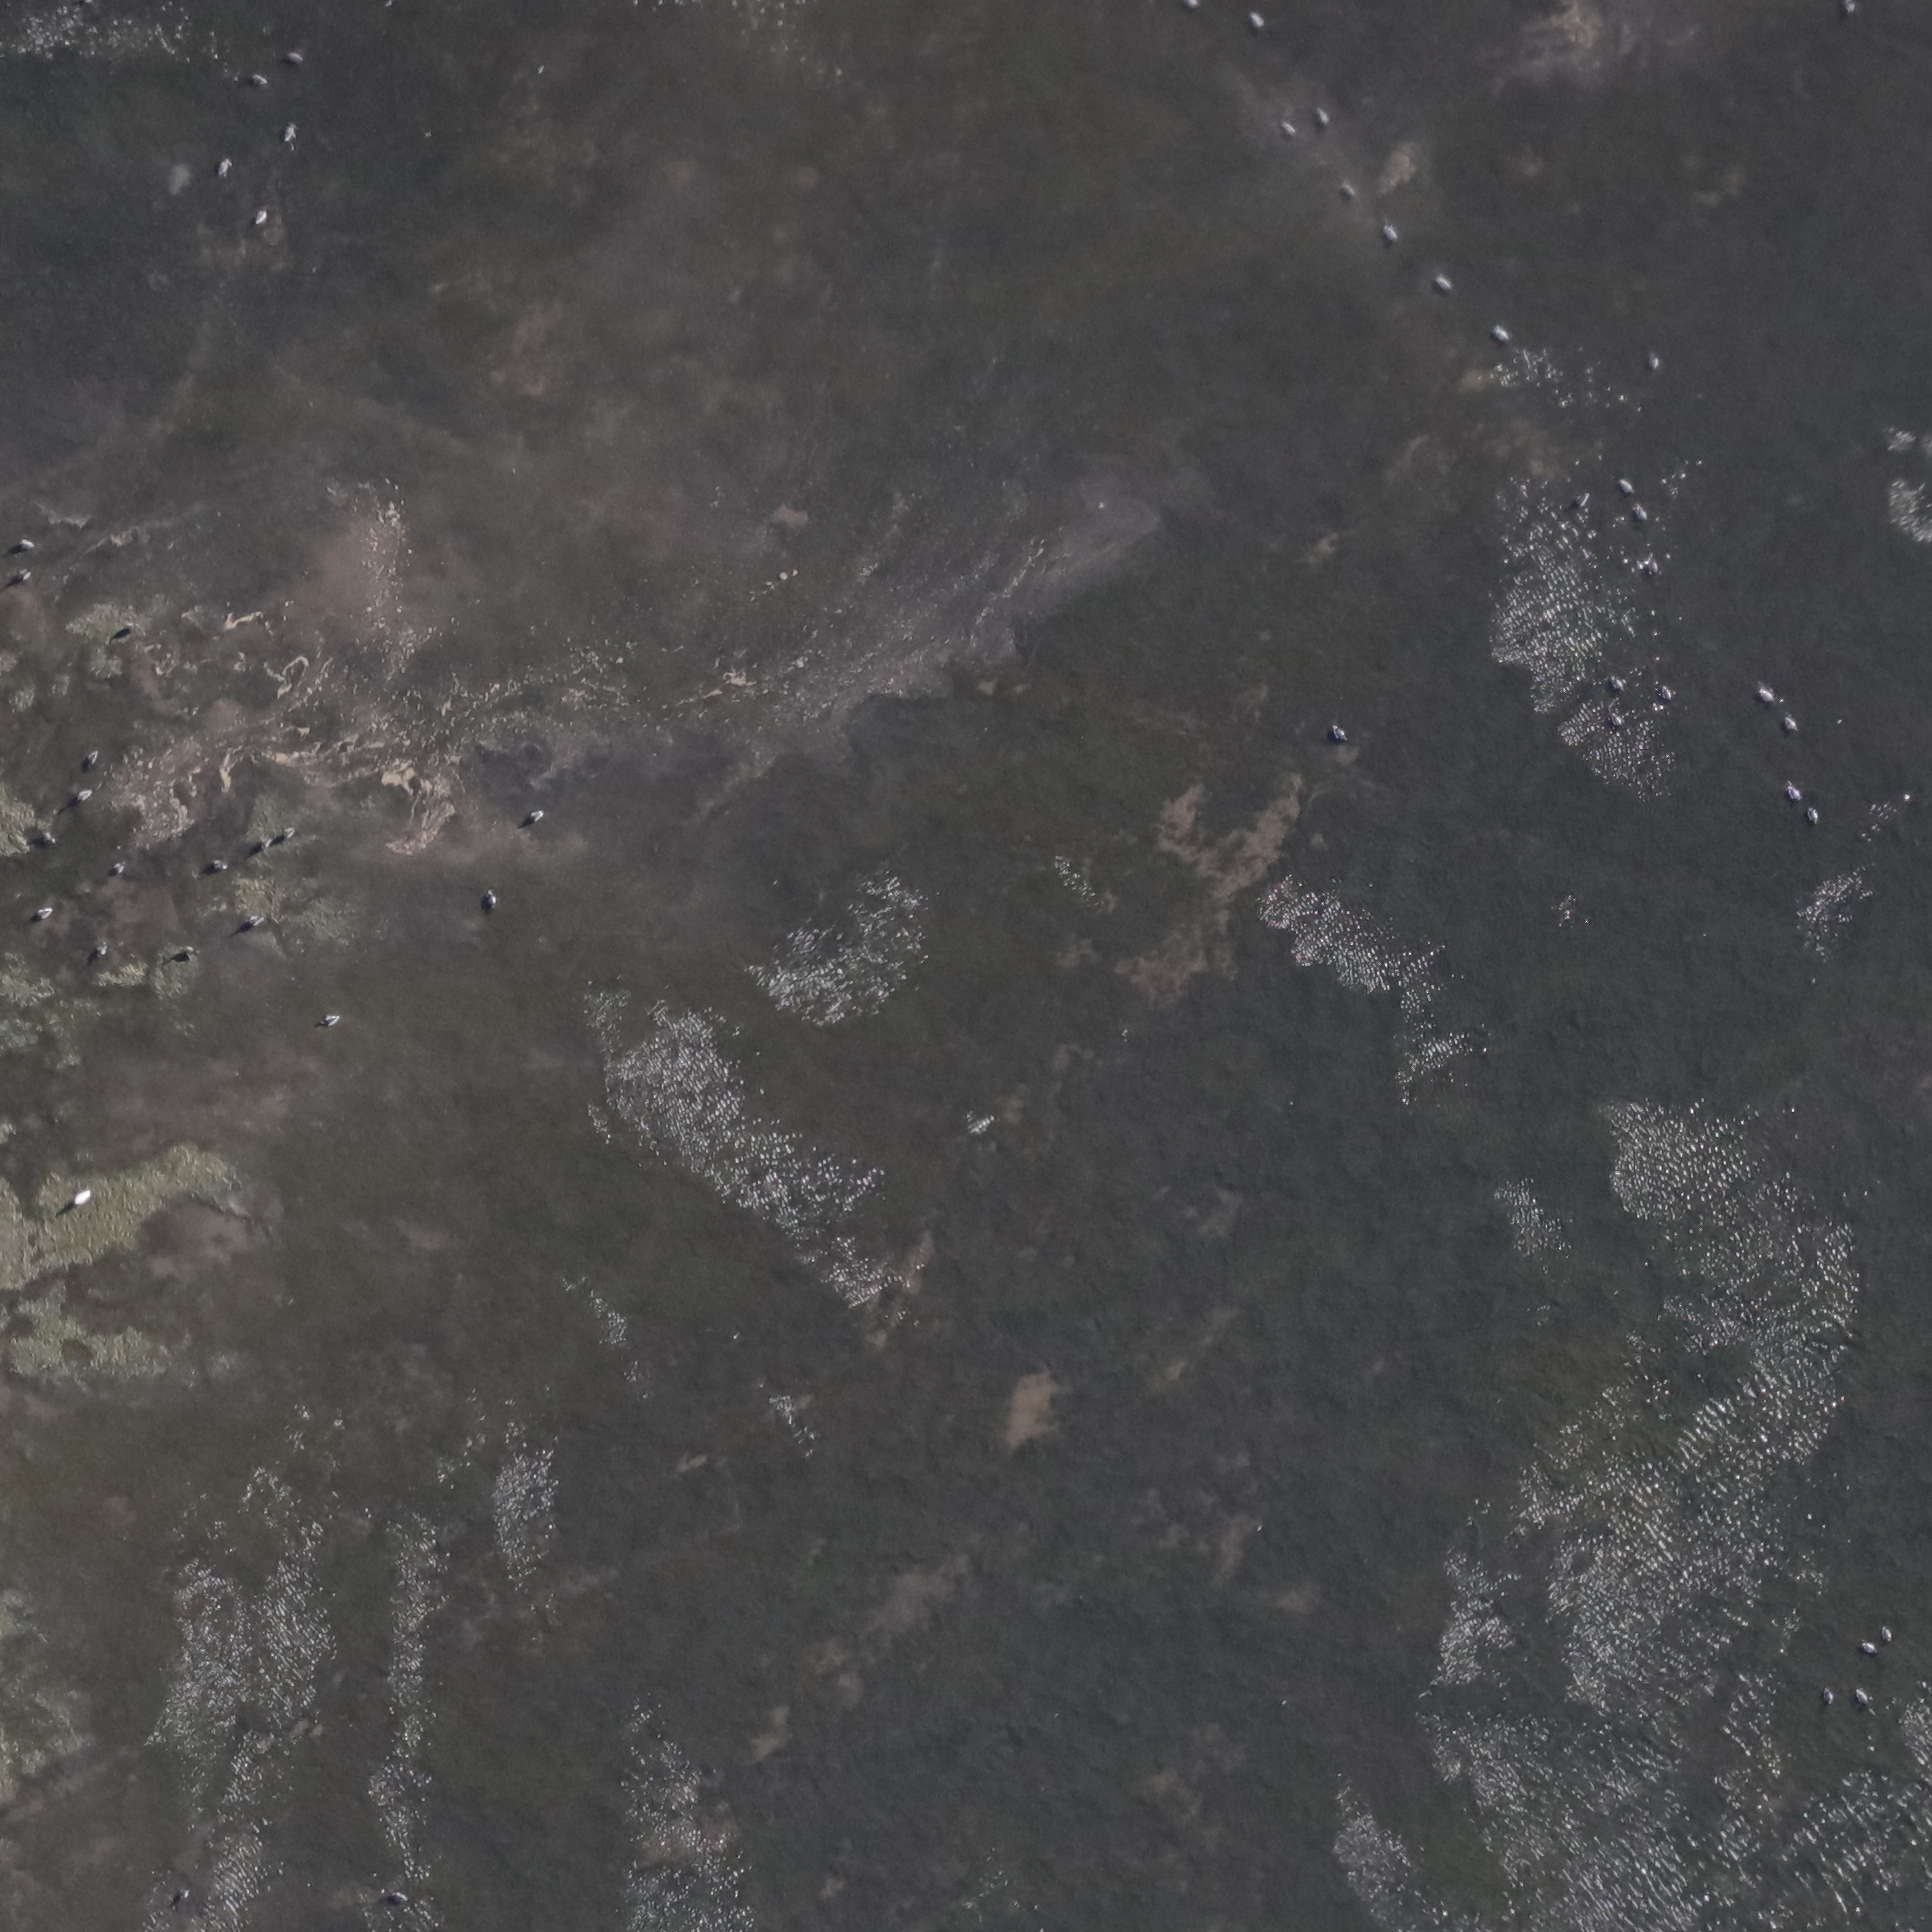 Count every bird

49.